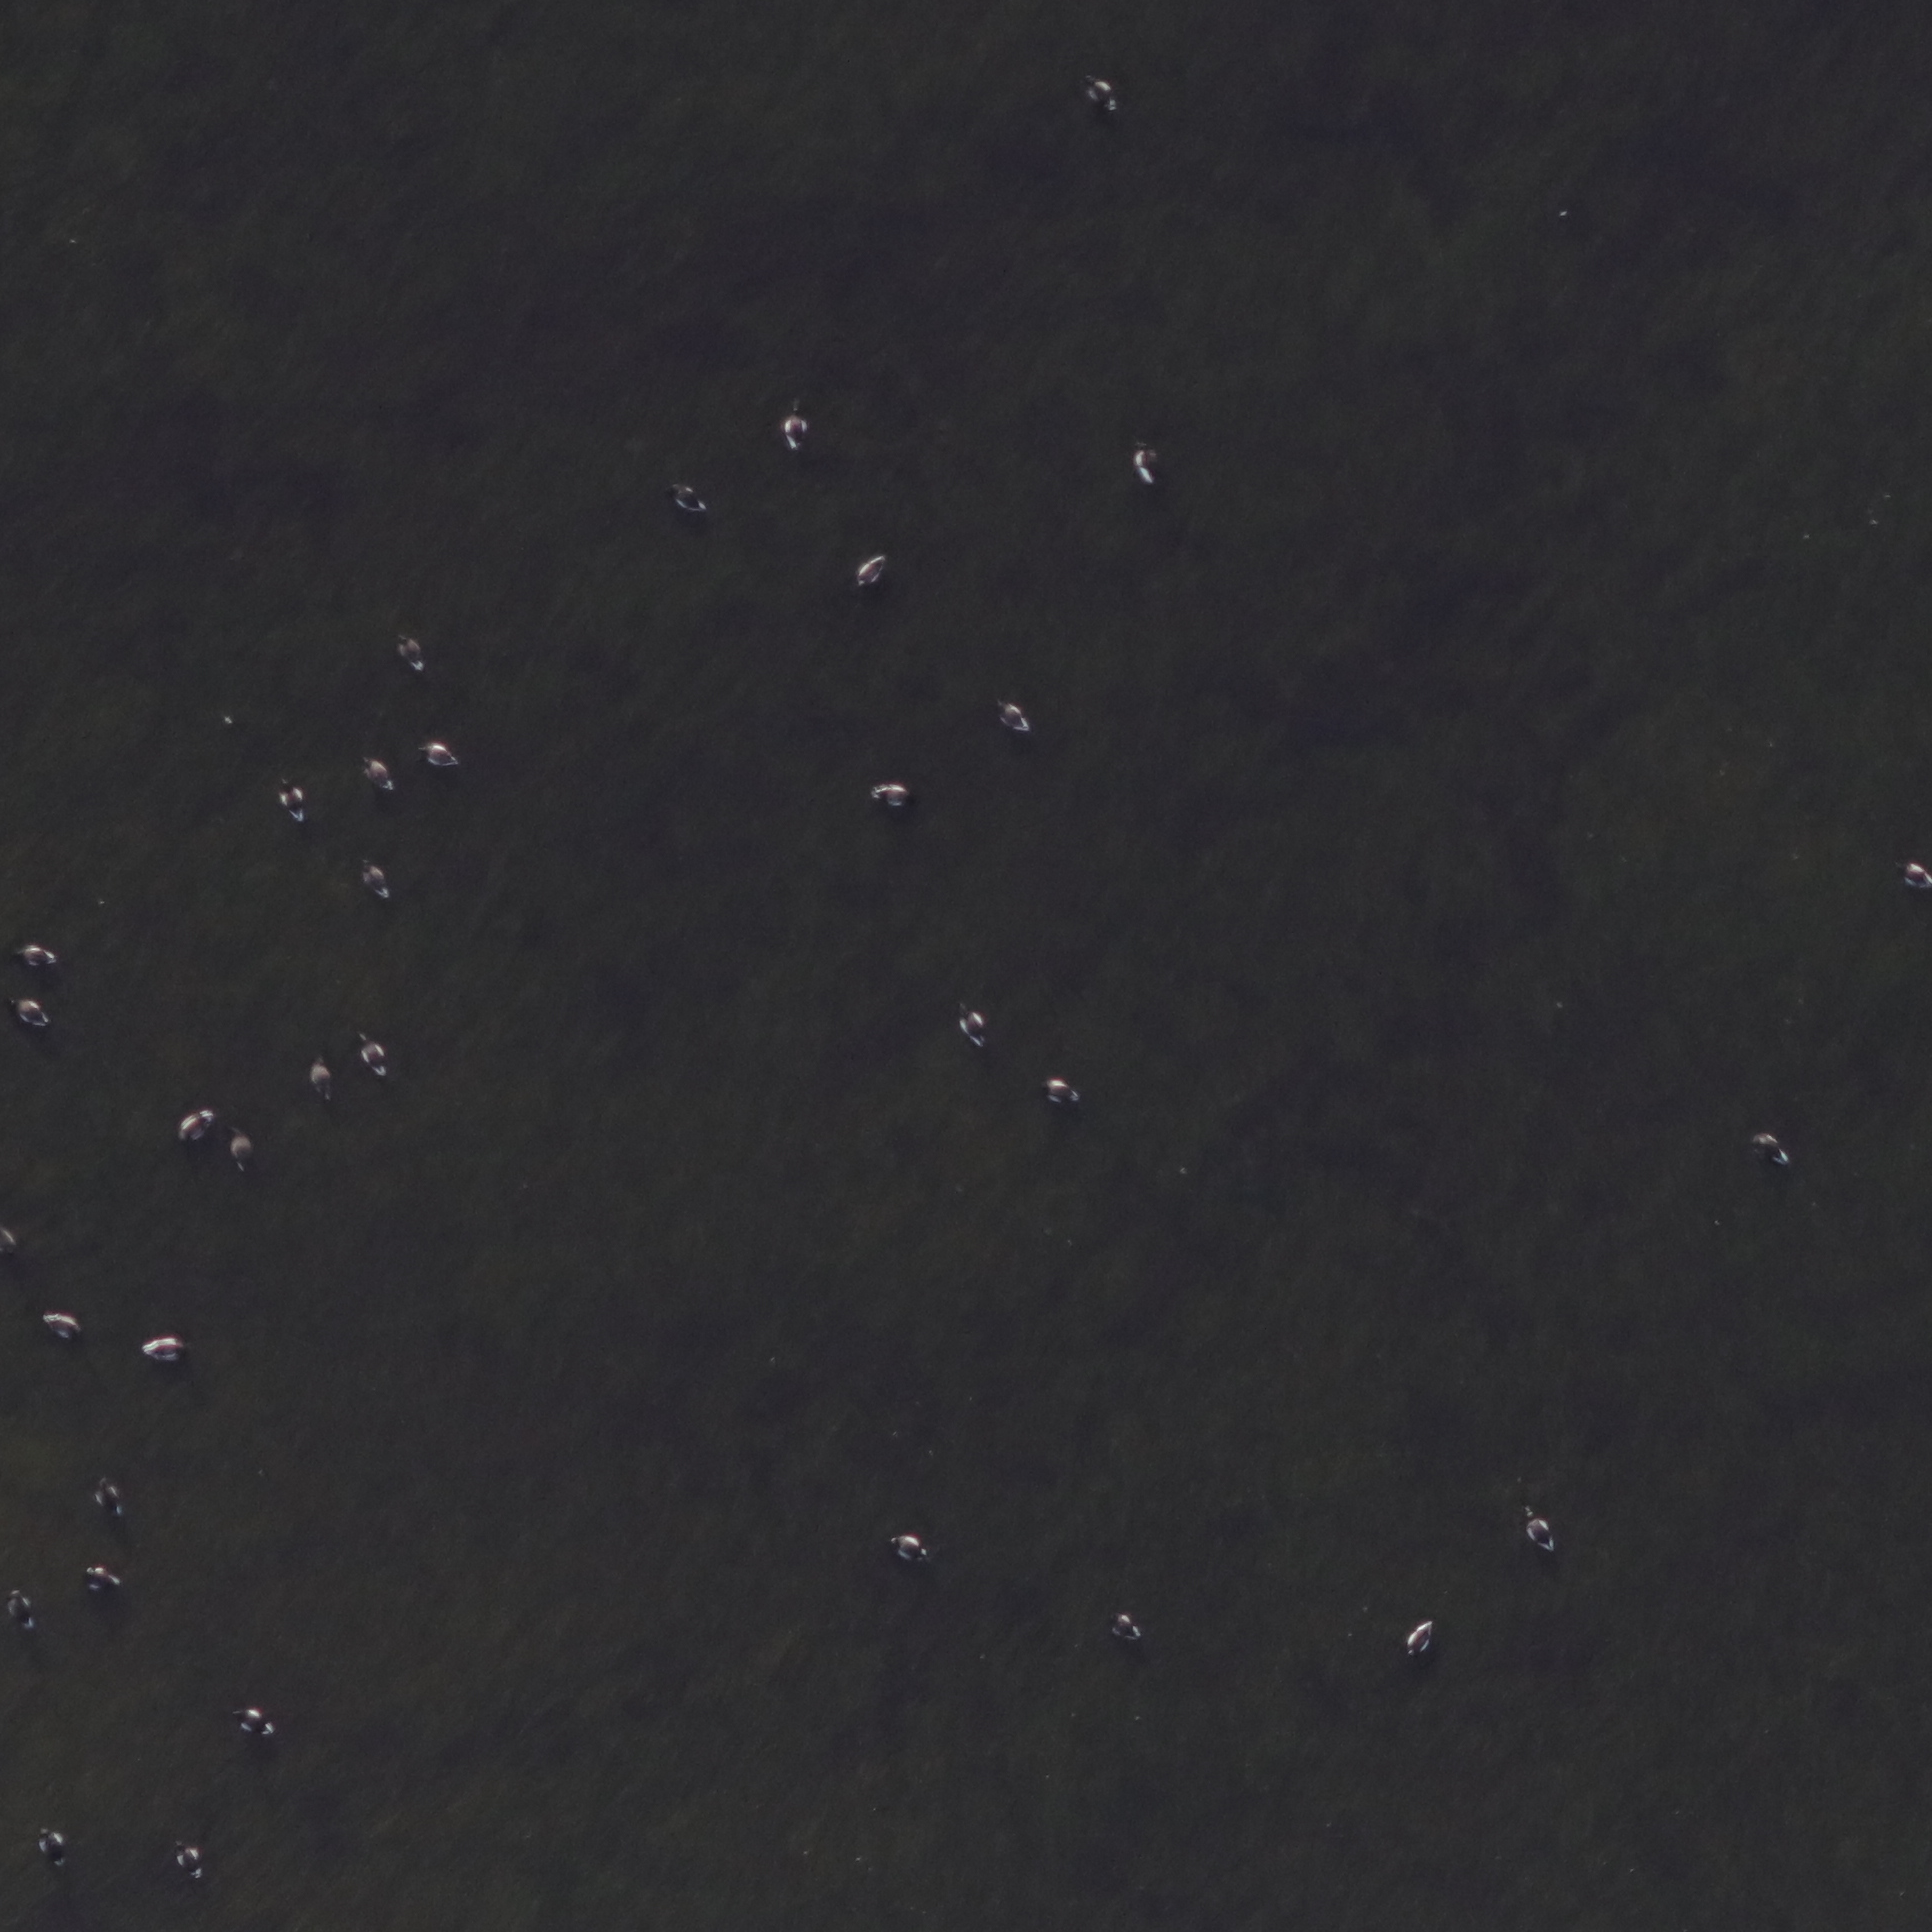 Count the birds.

34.